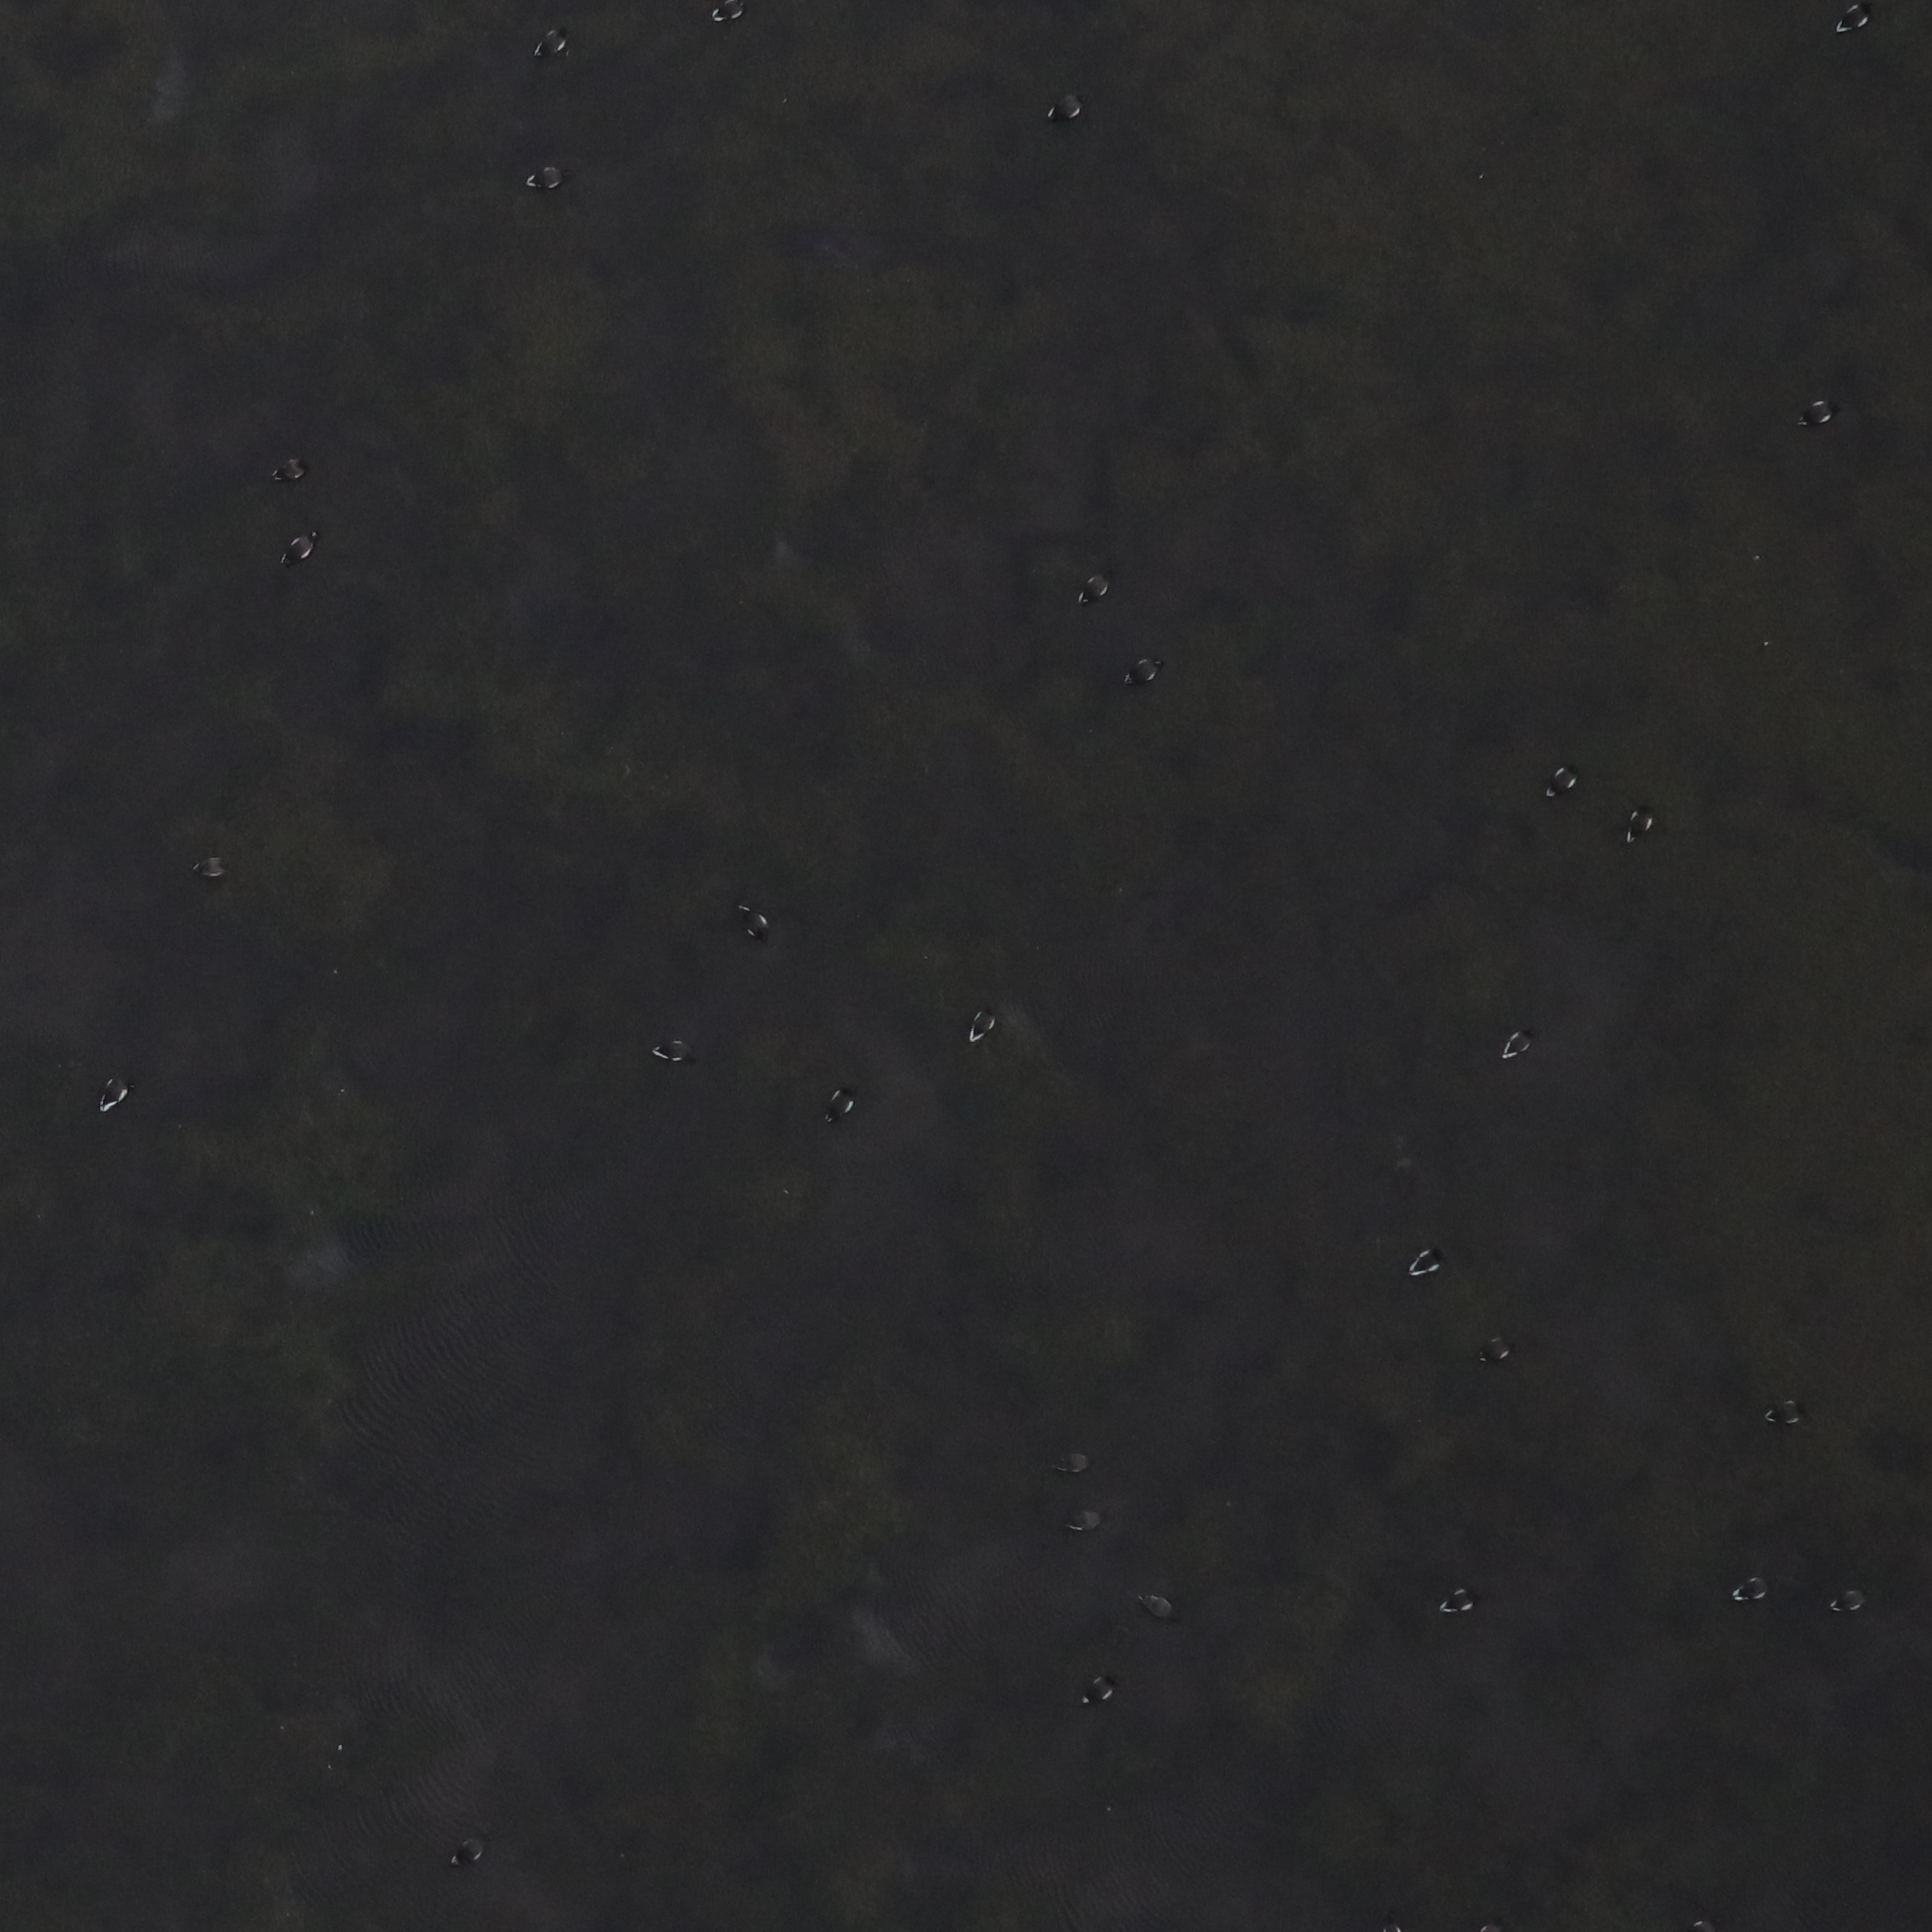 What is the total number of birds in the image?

30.